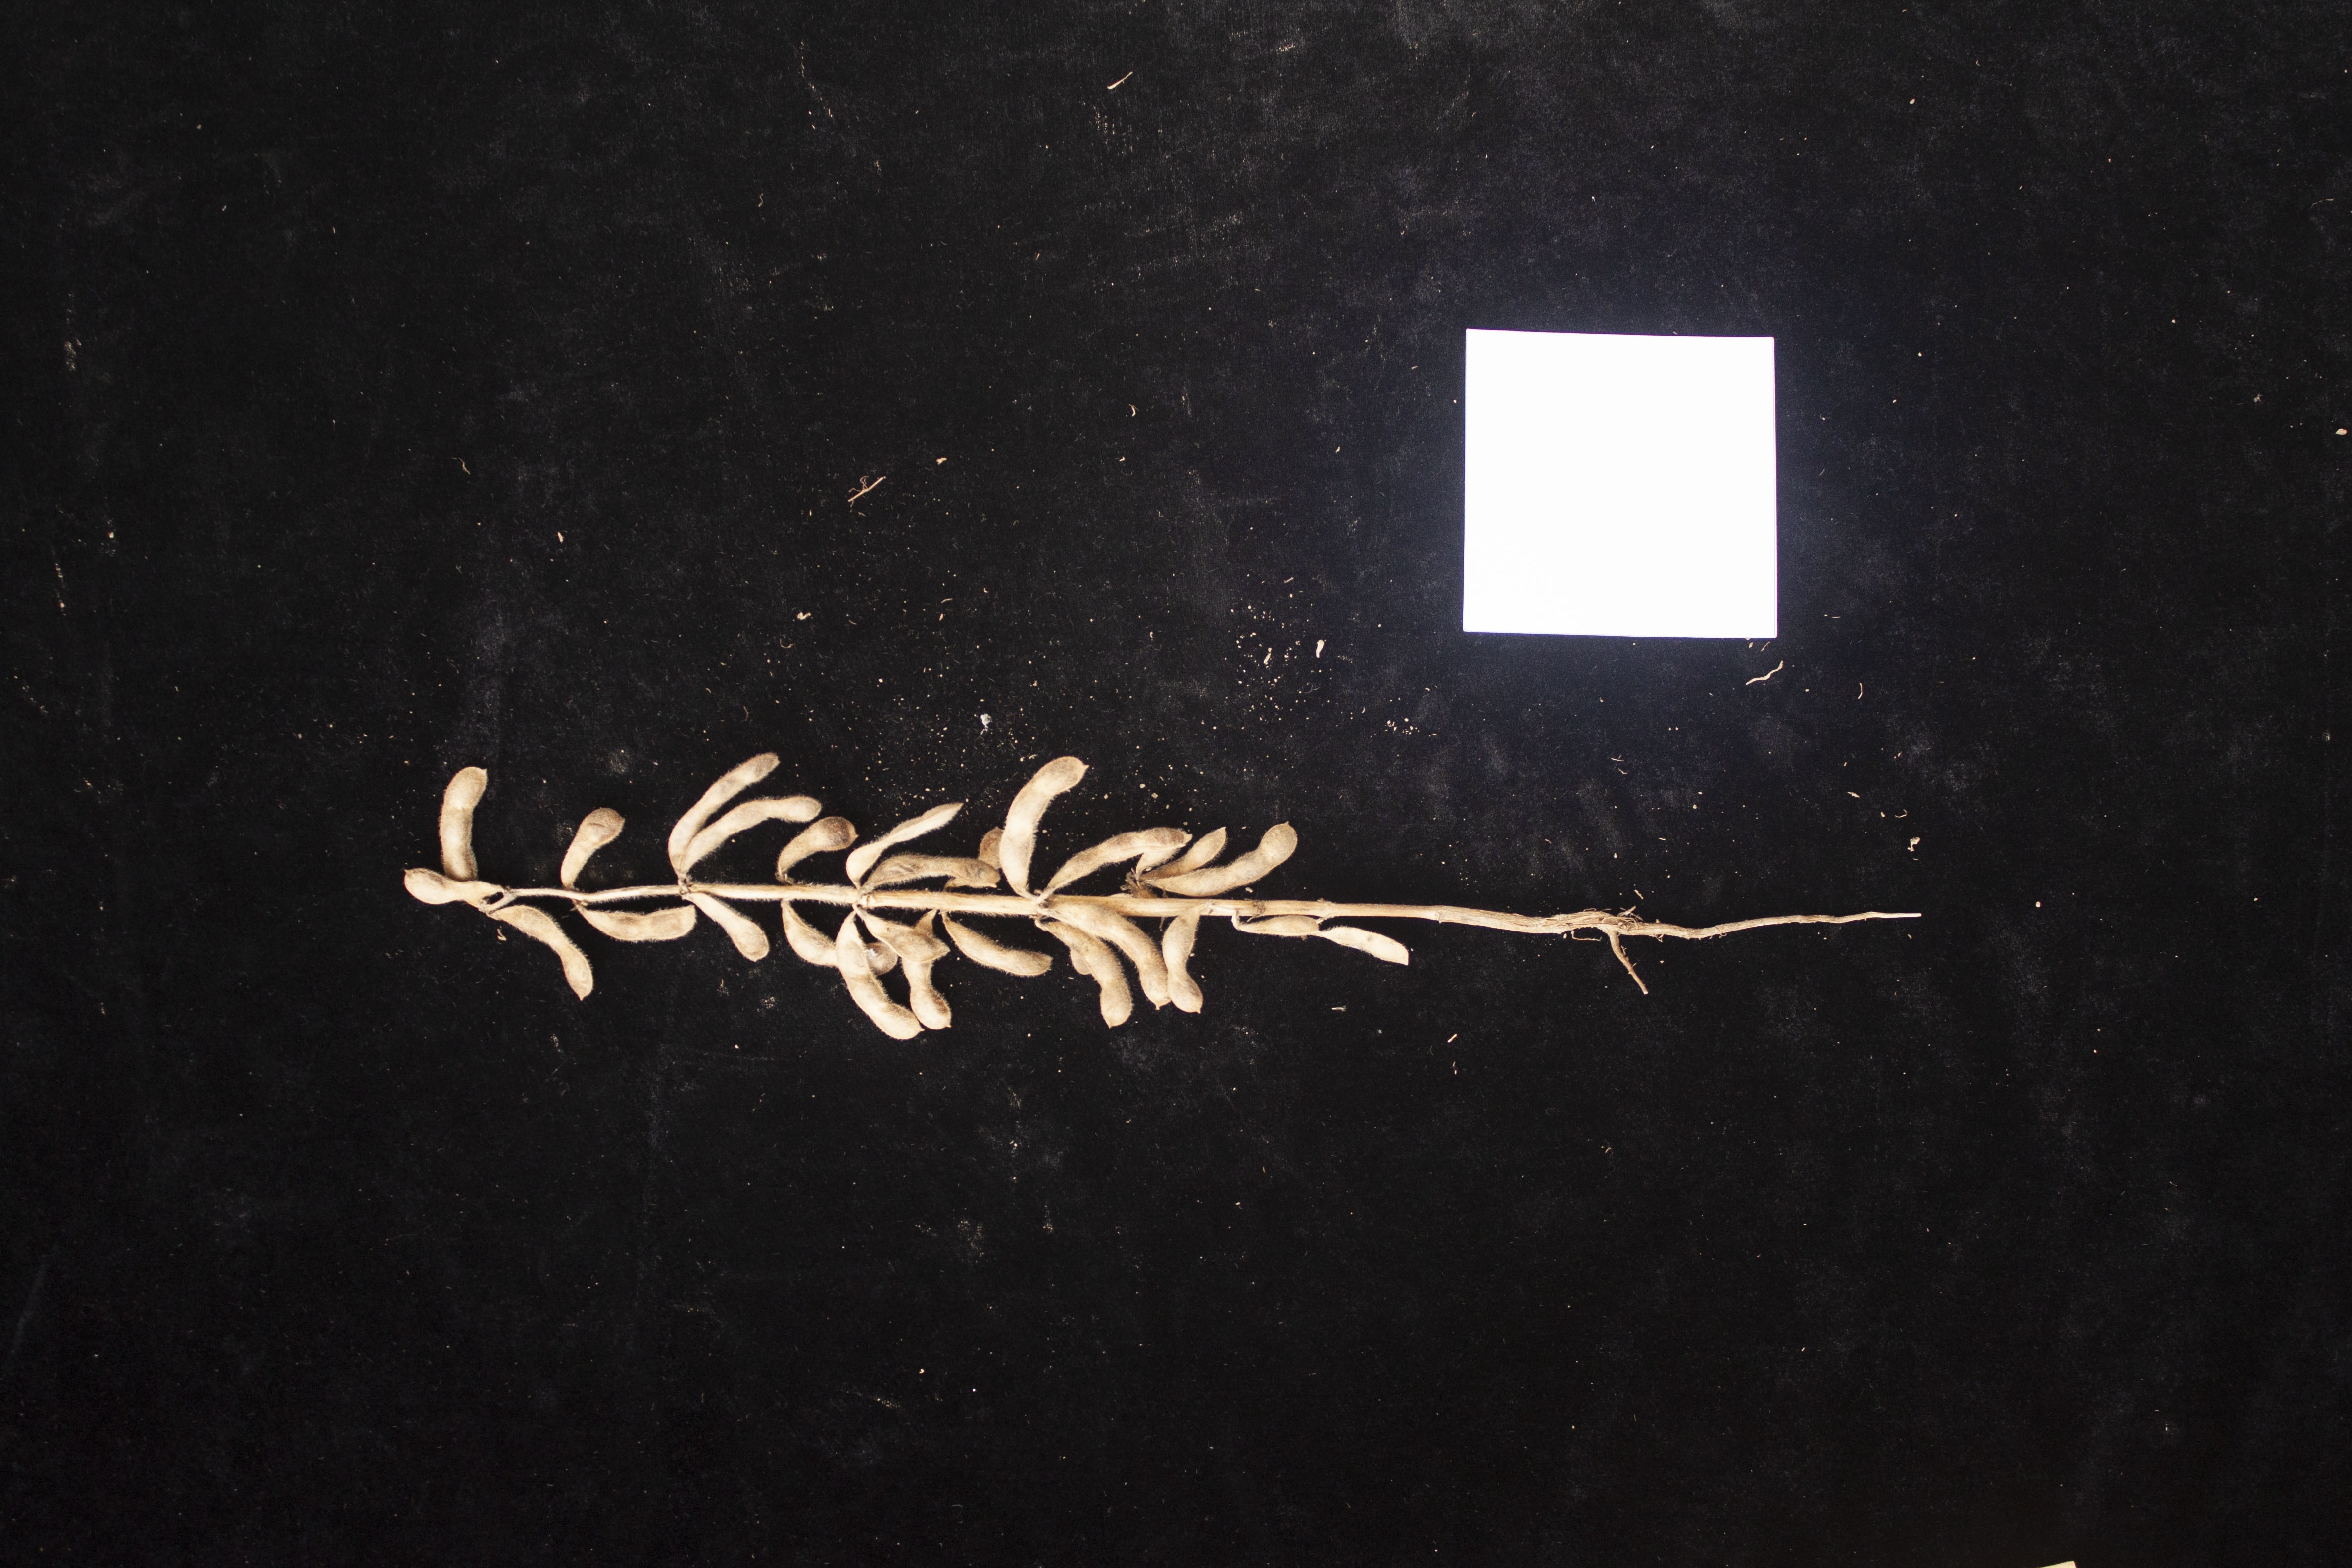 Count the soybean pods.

27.